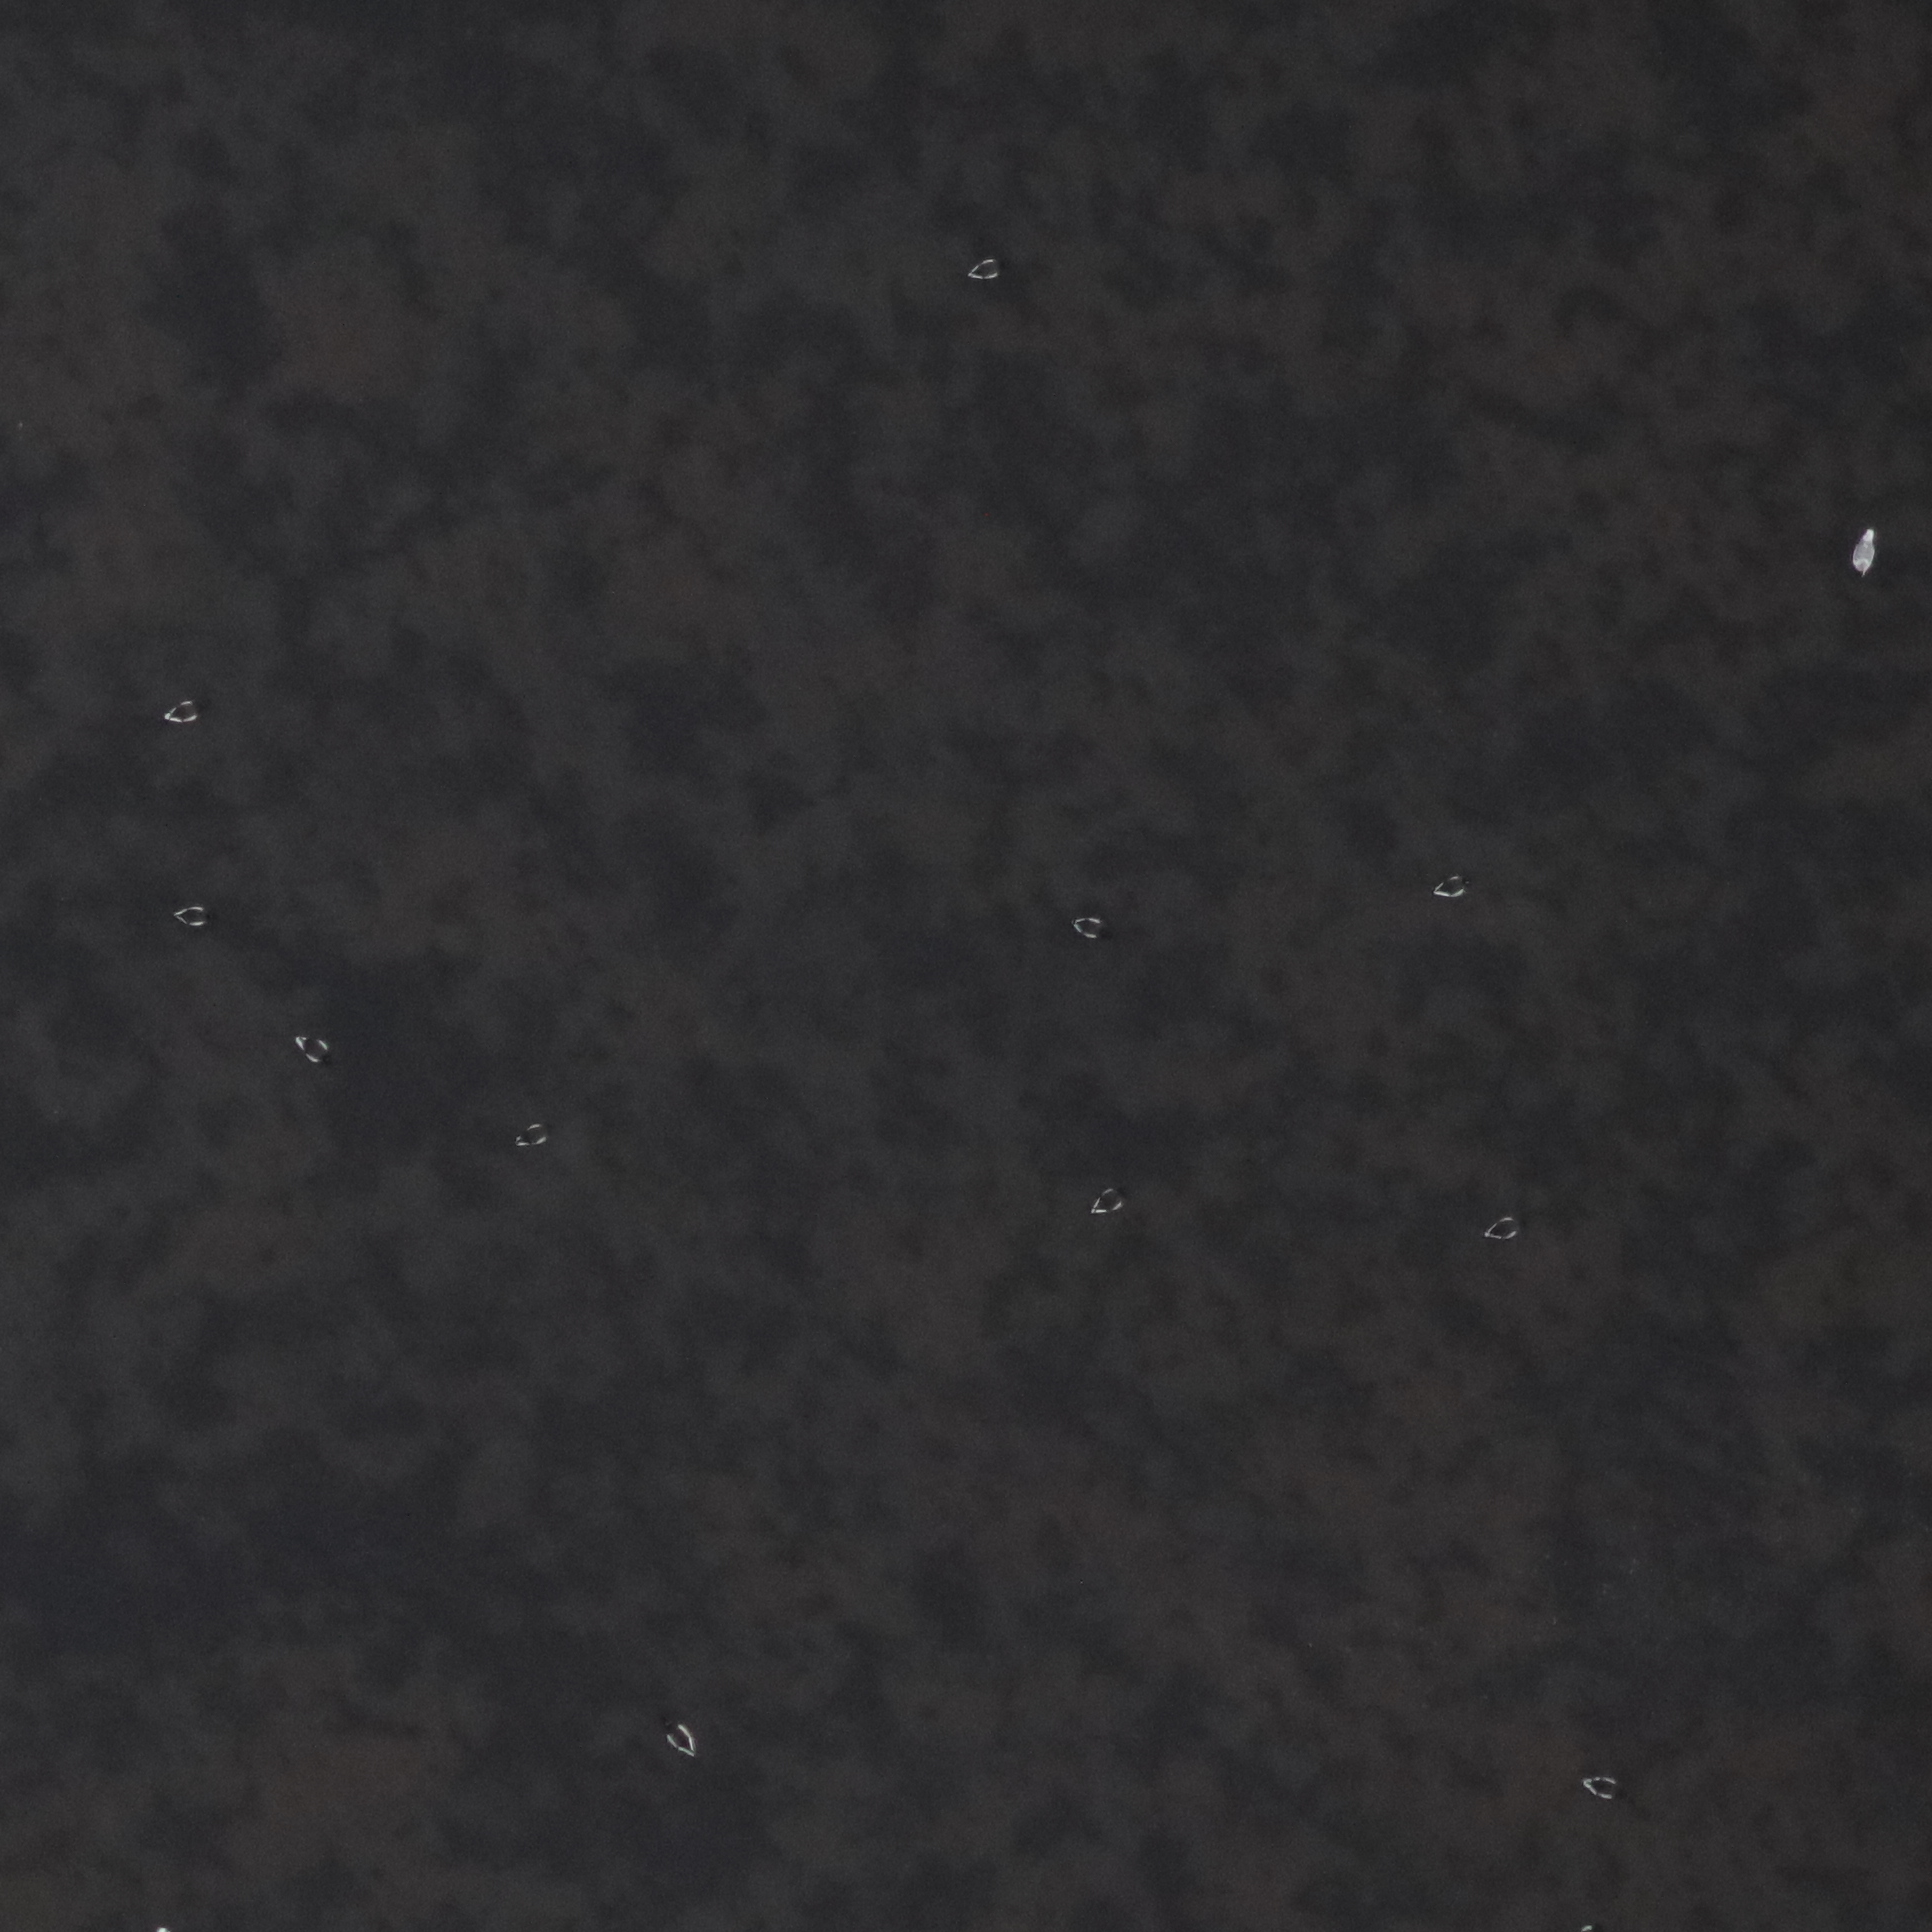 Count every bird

12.